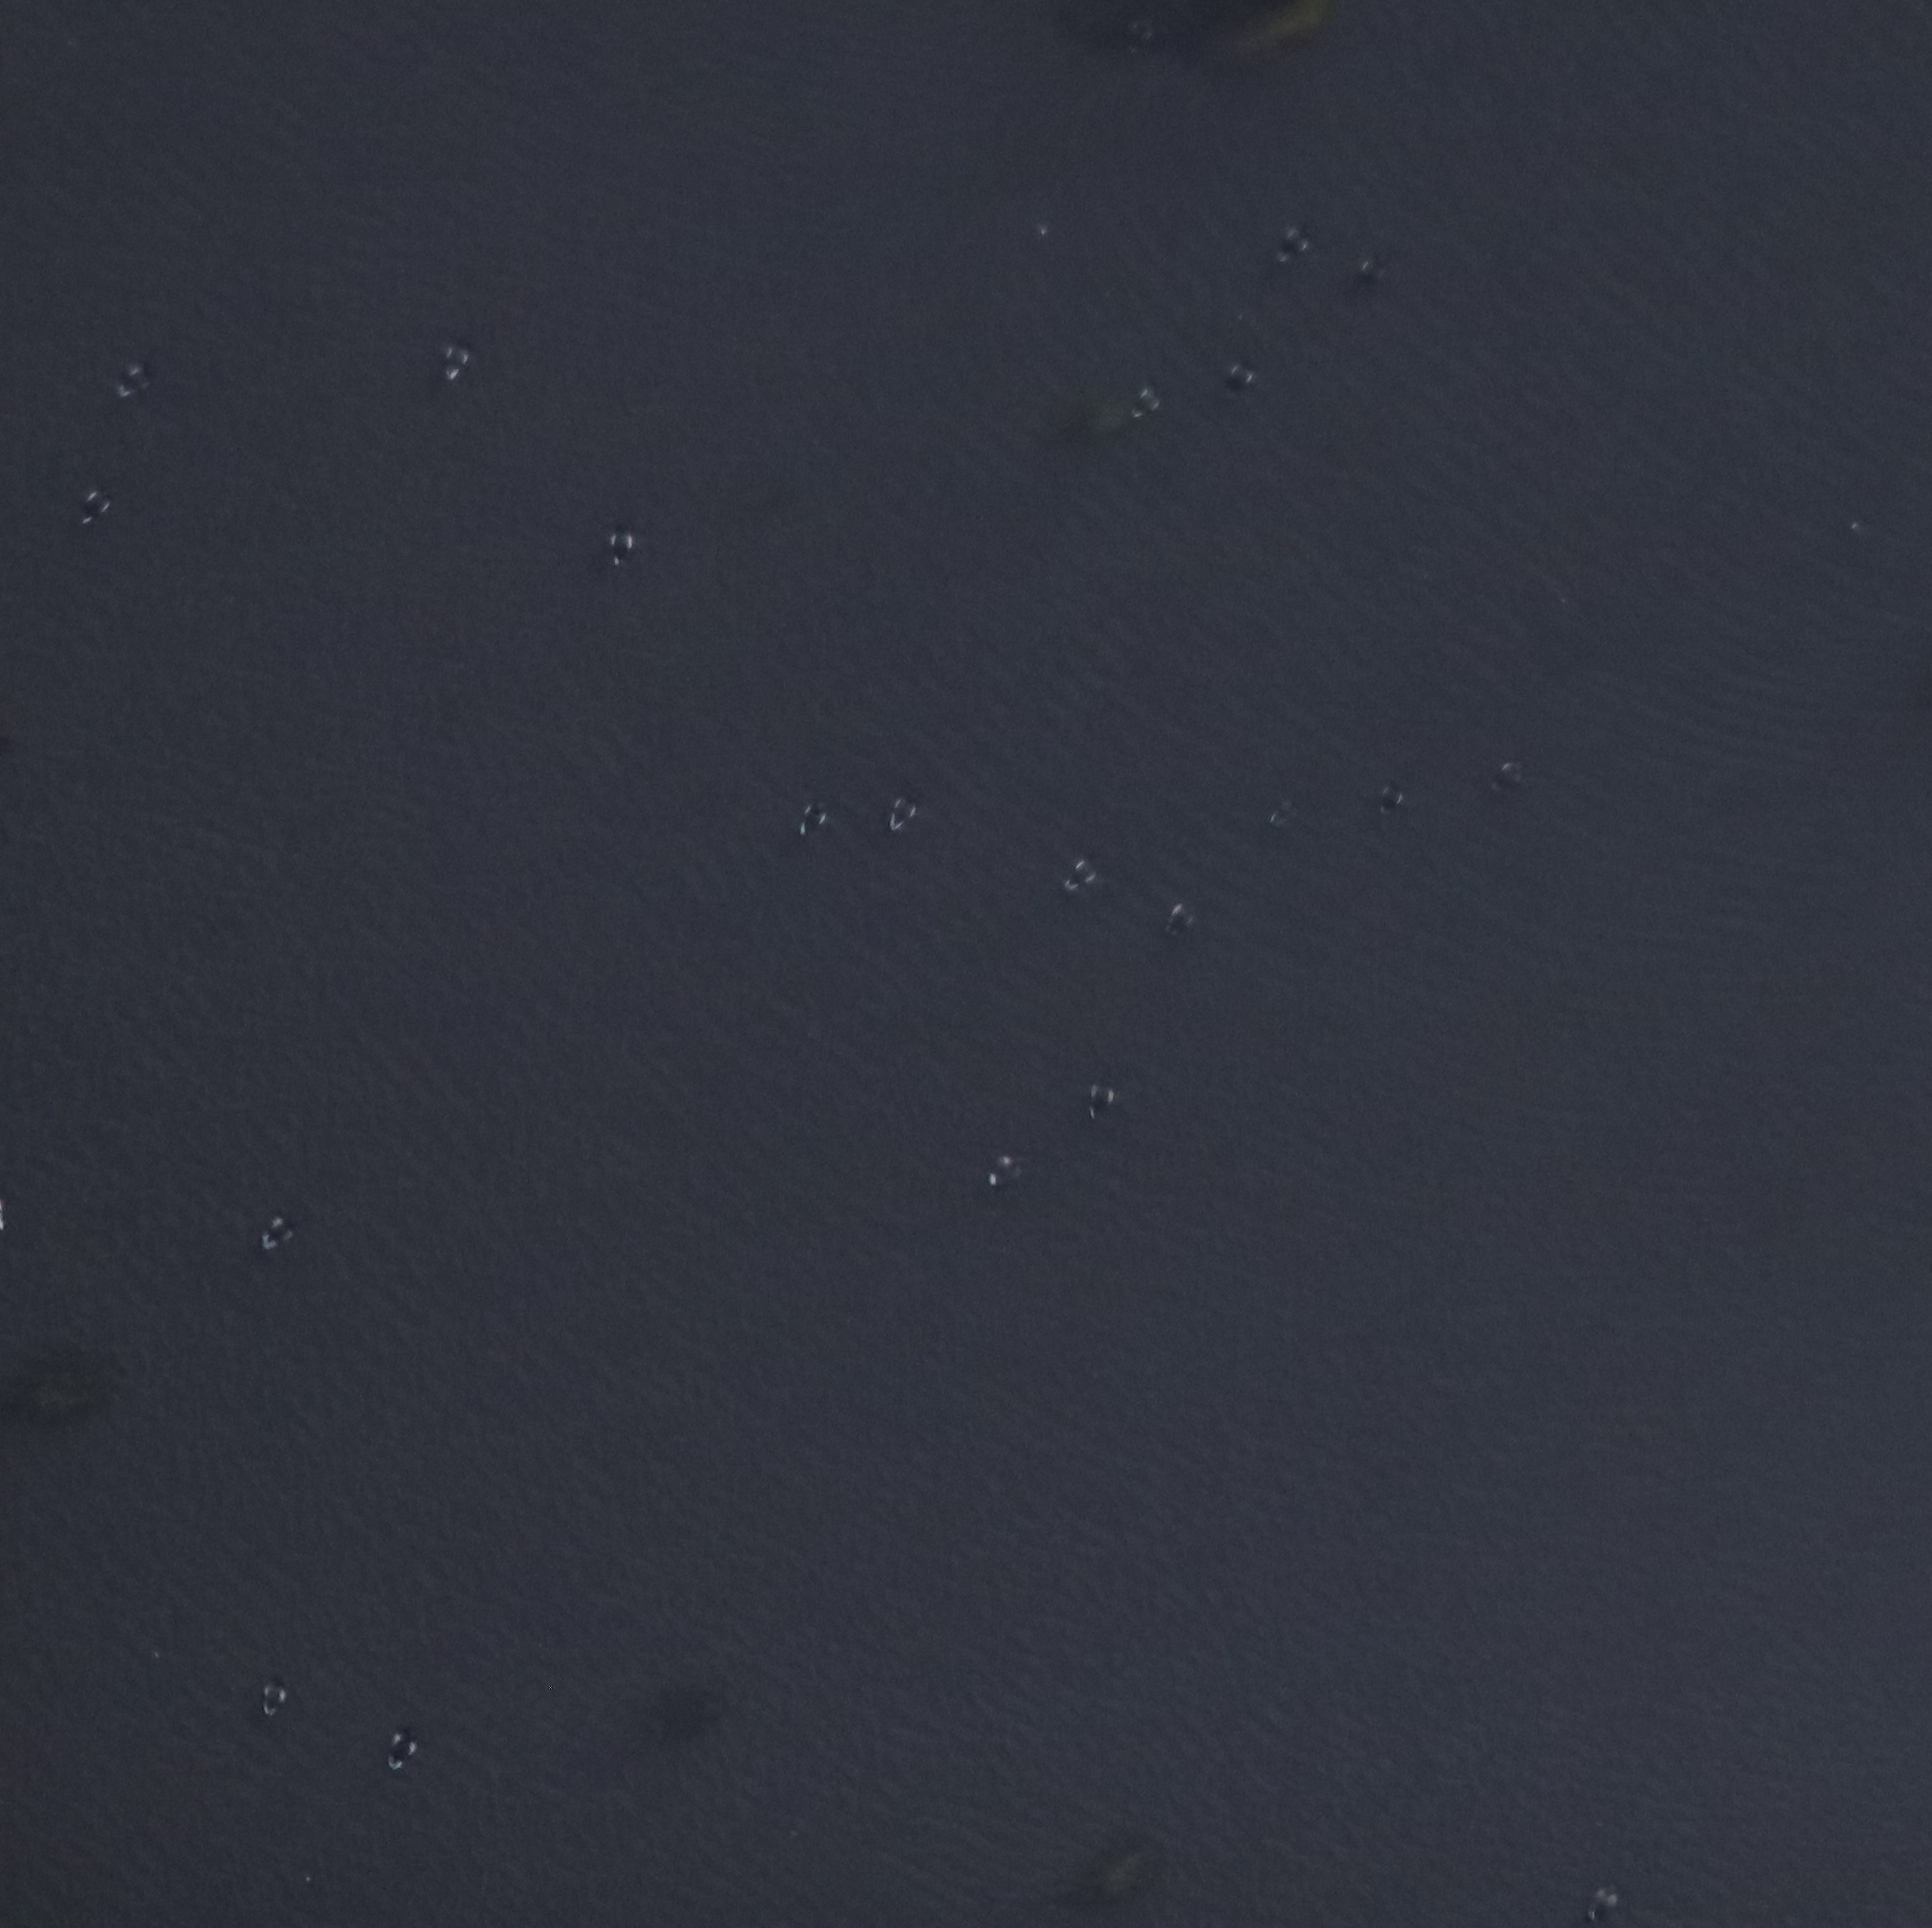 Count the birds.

21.